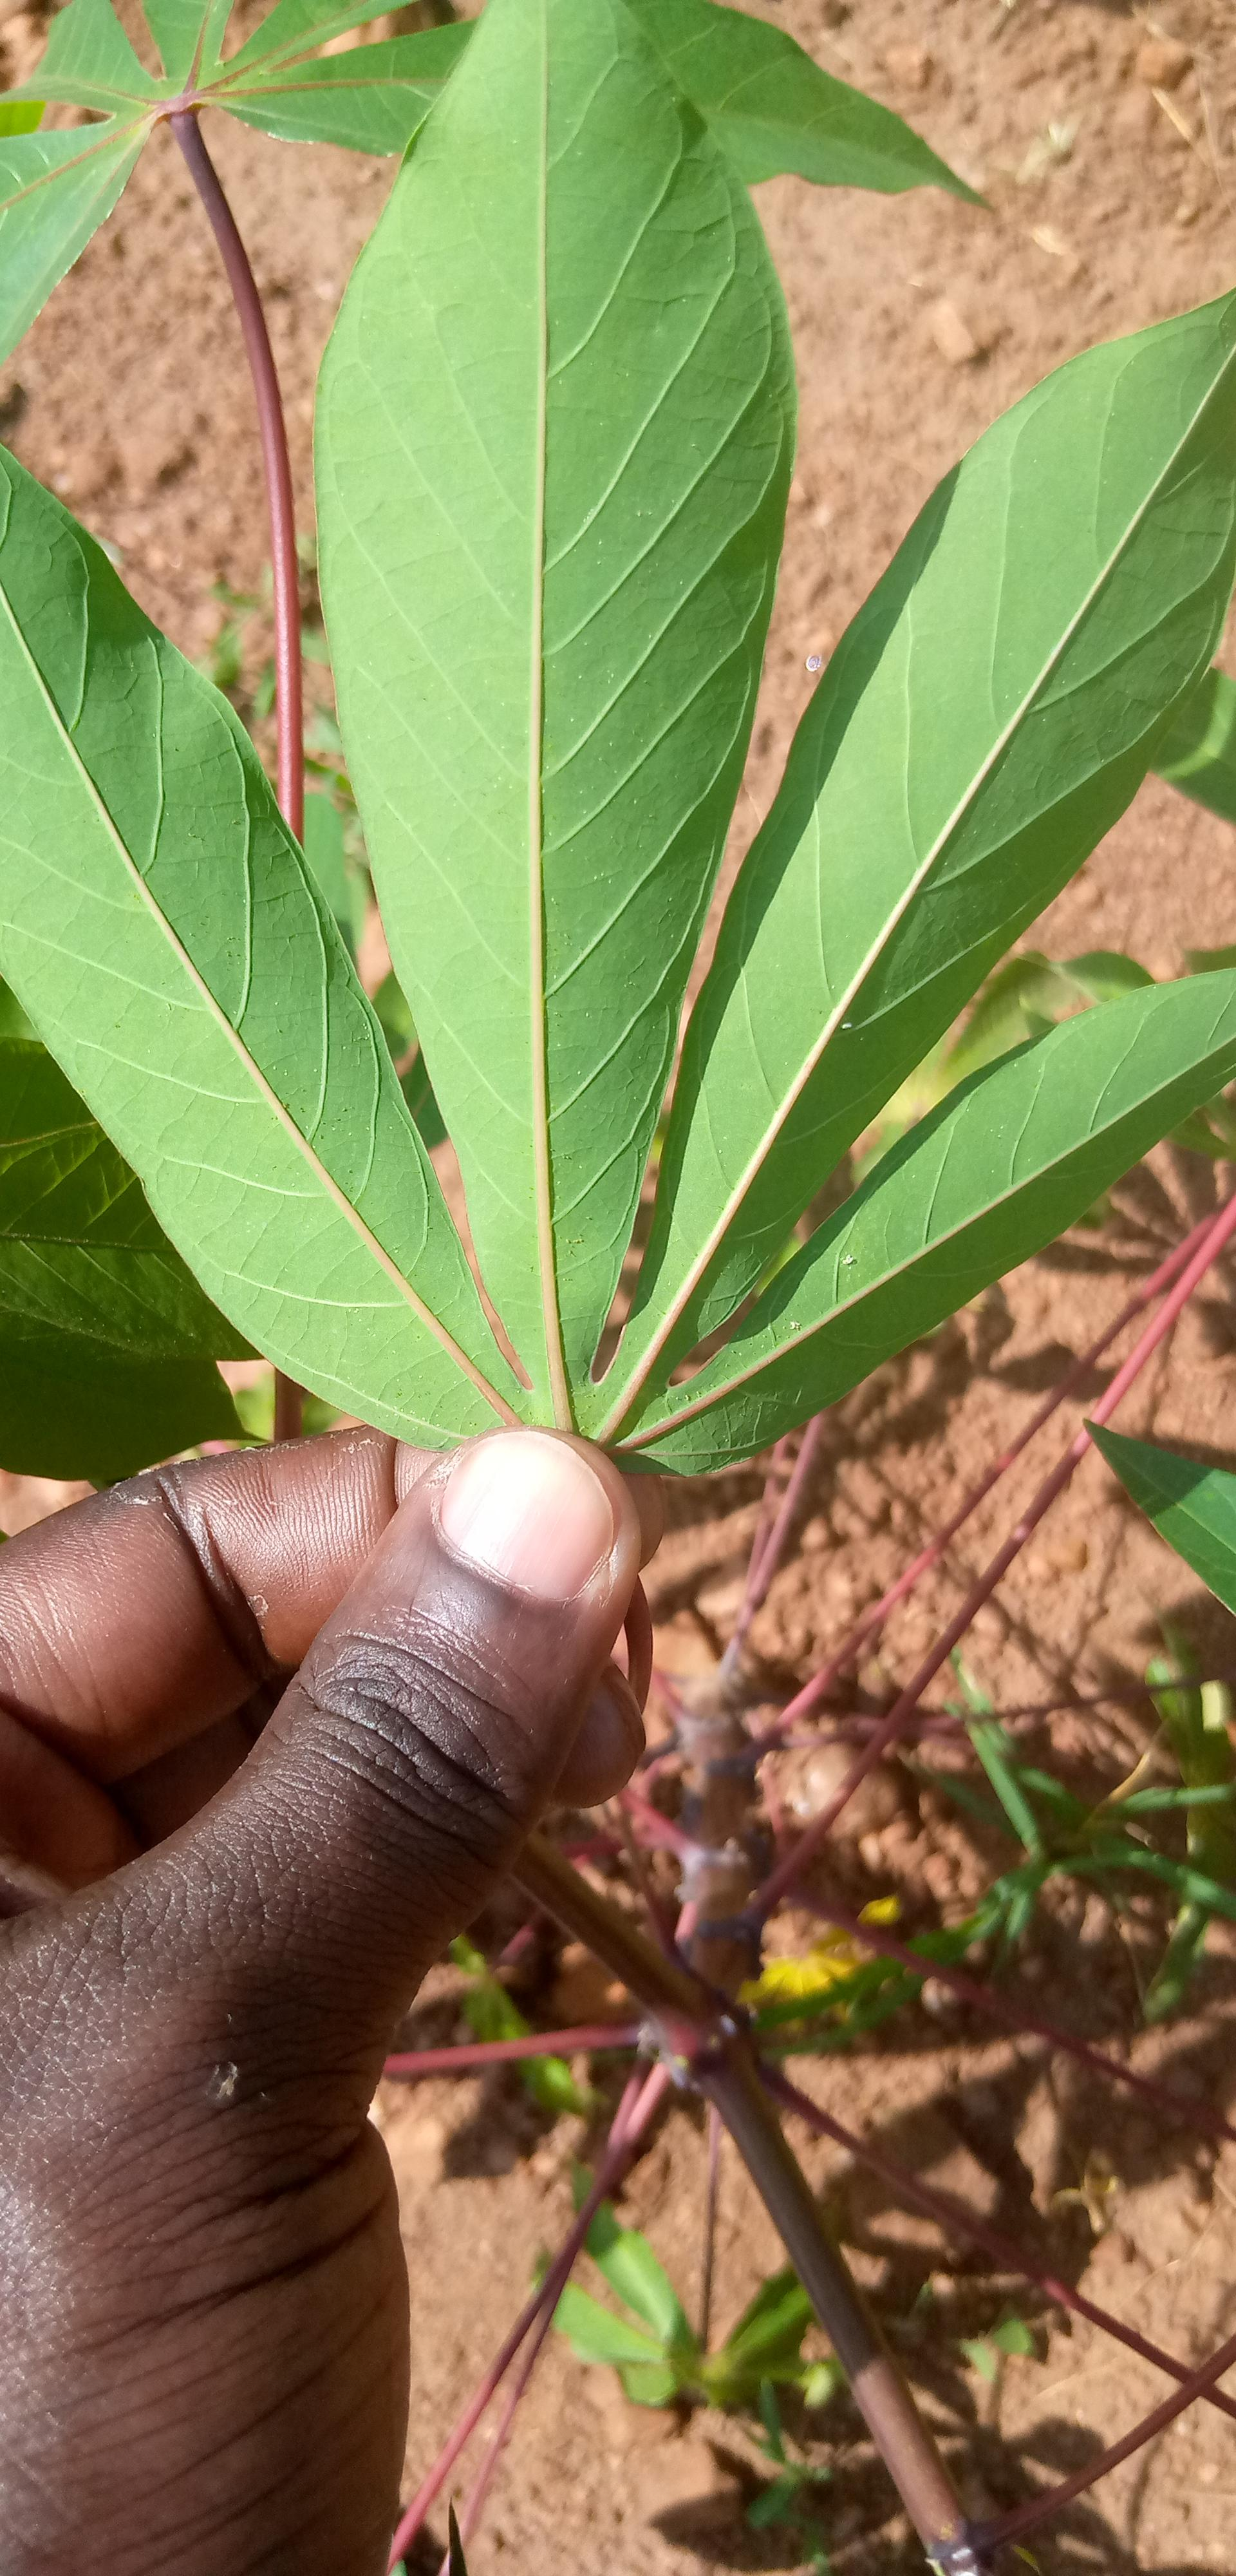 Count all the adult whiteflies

2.